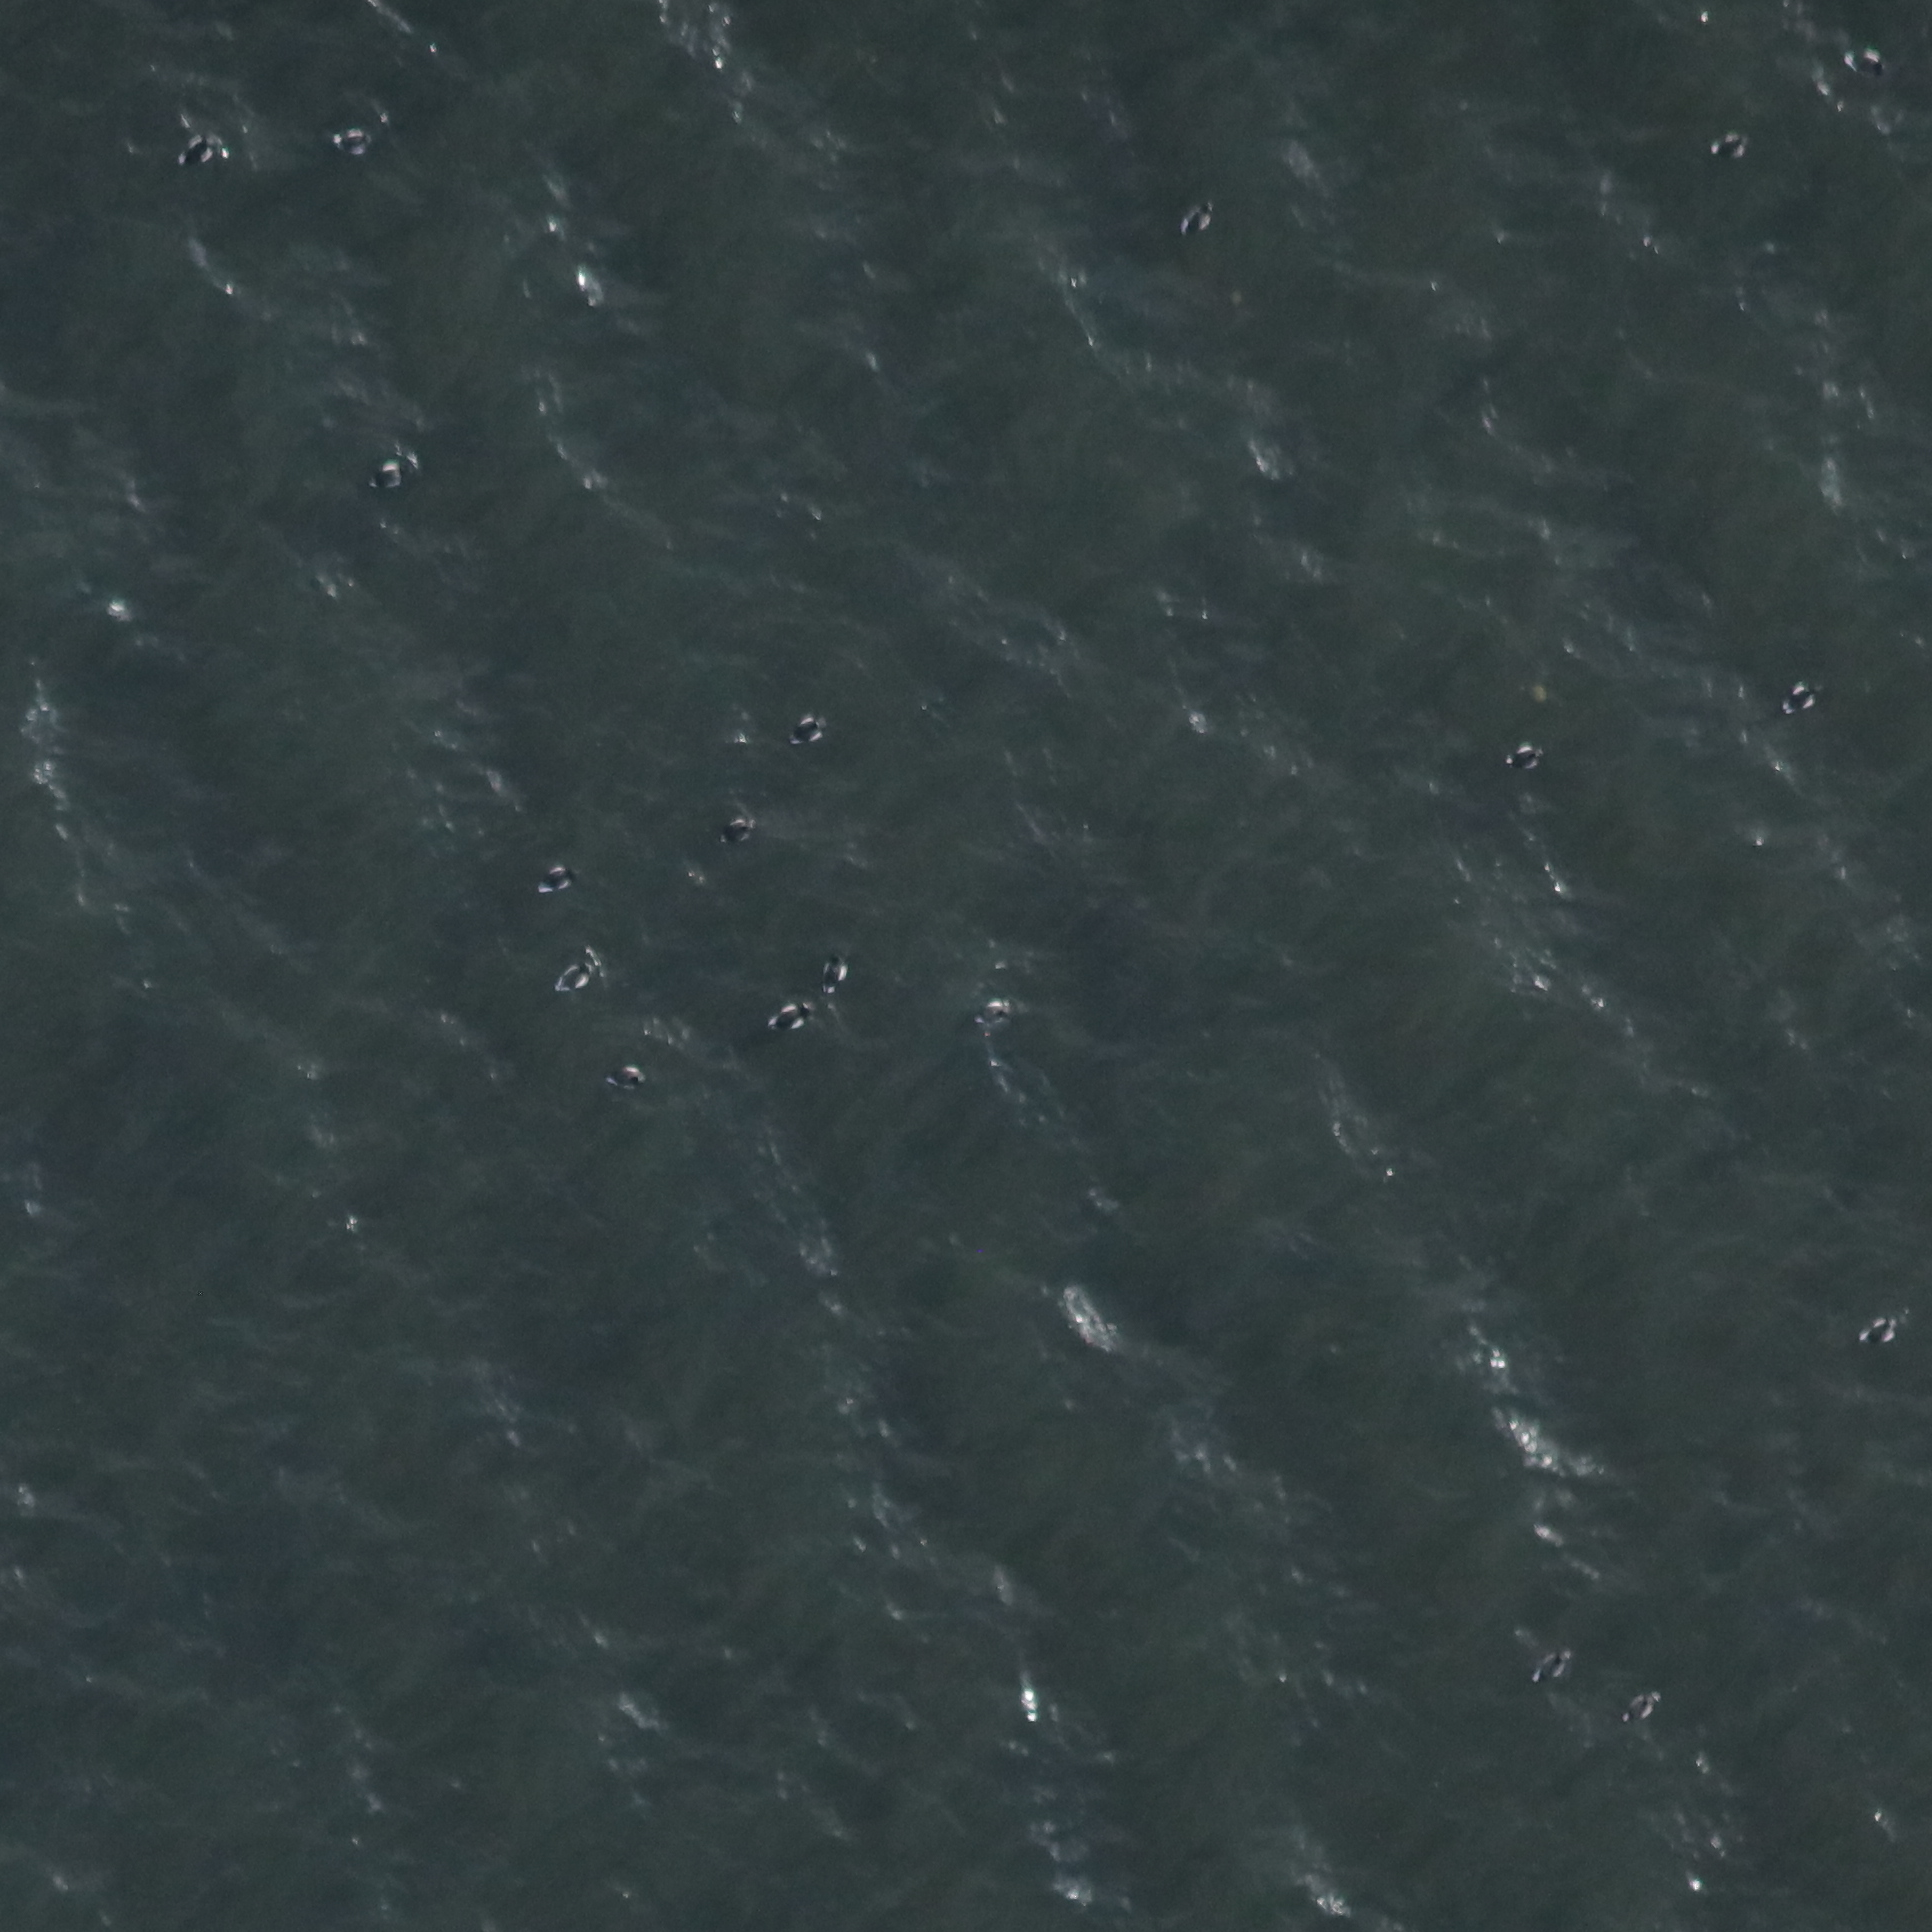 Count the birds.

19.